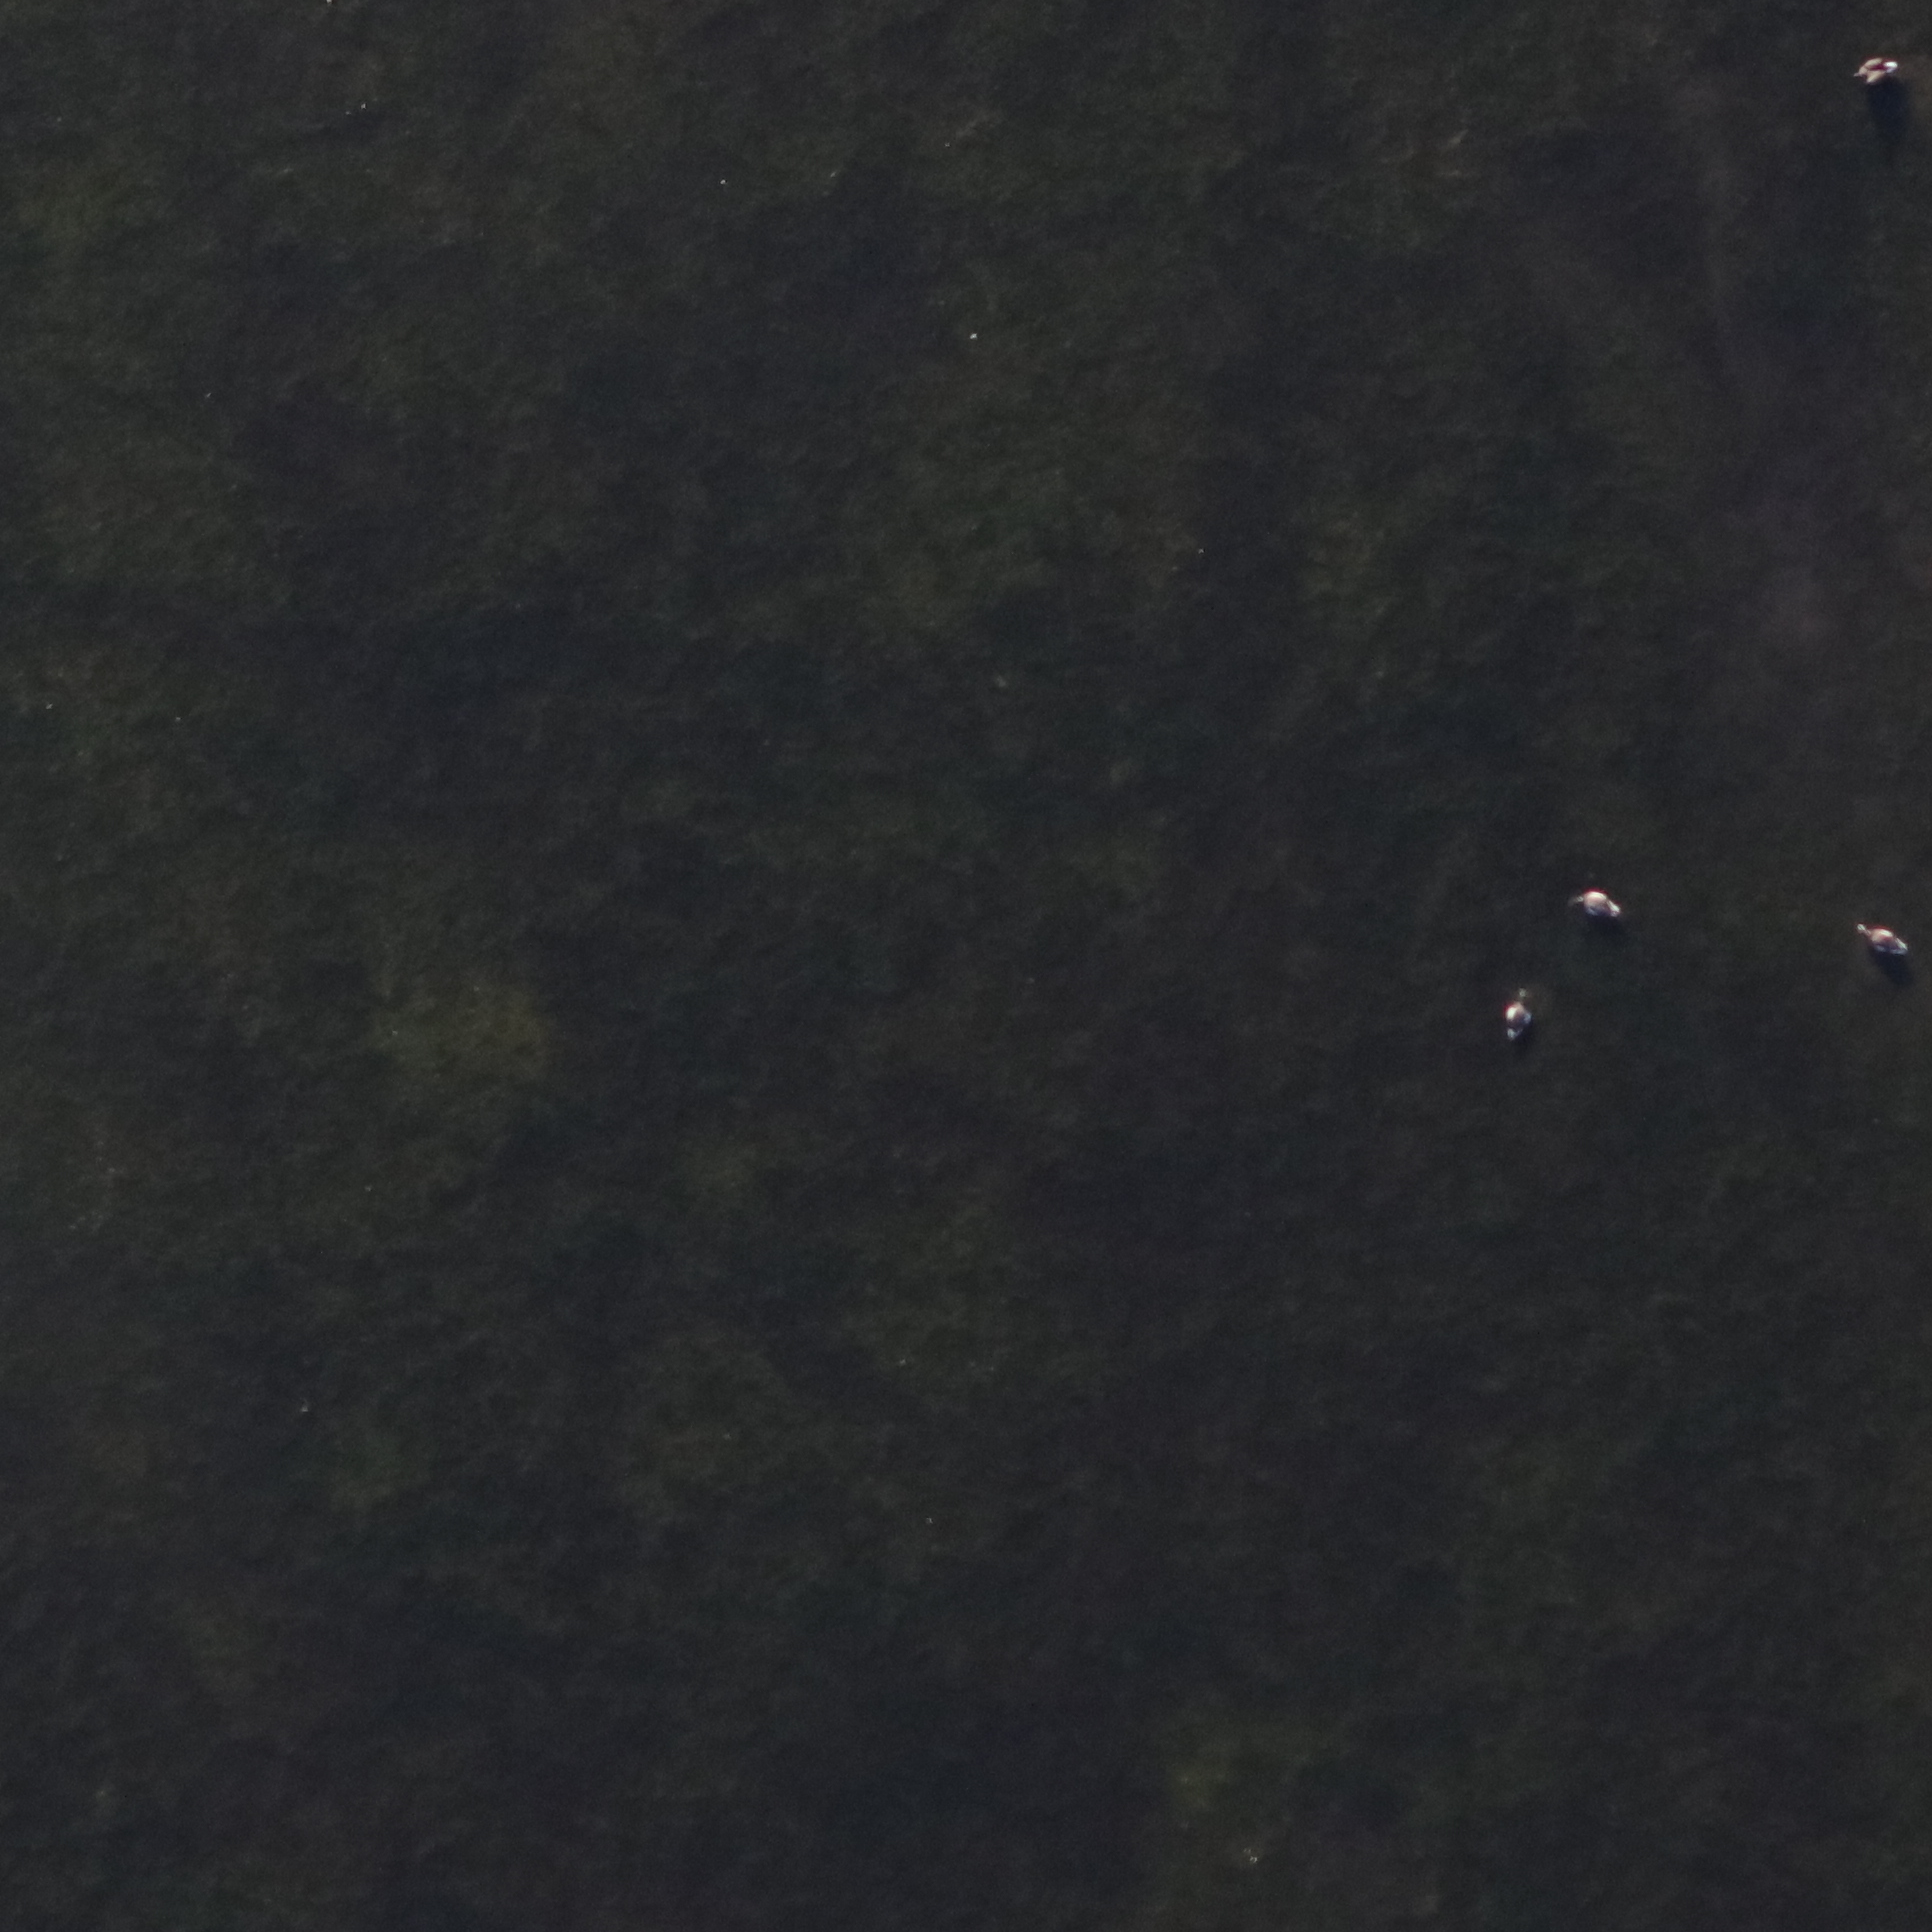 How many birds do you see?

4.